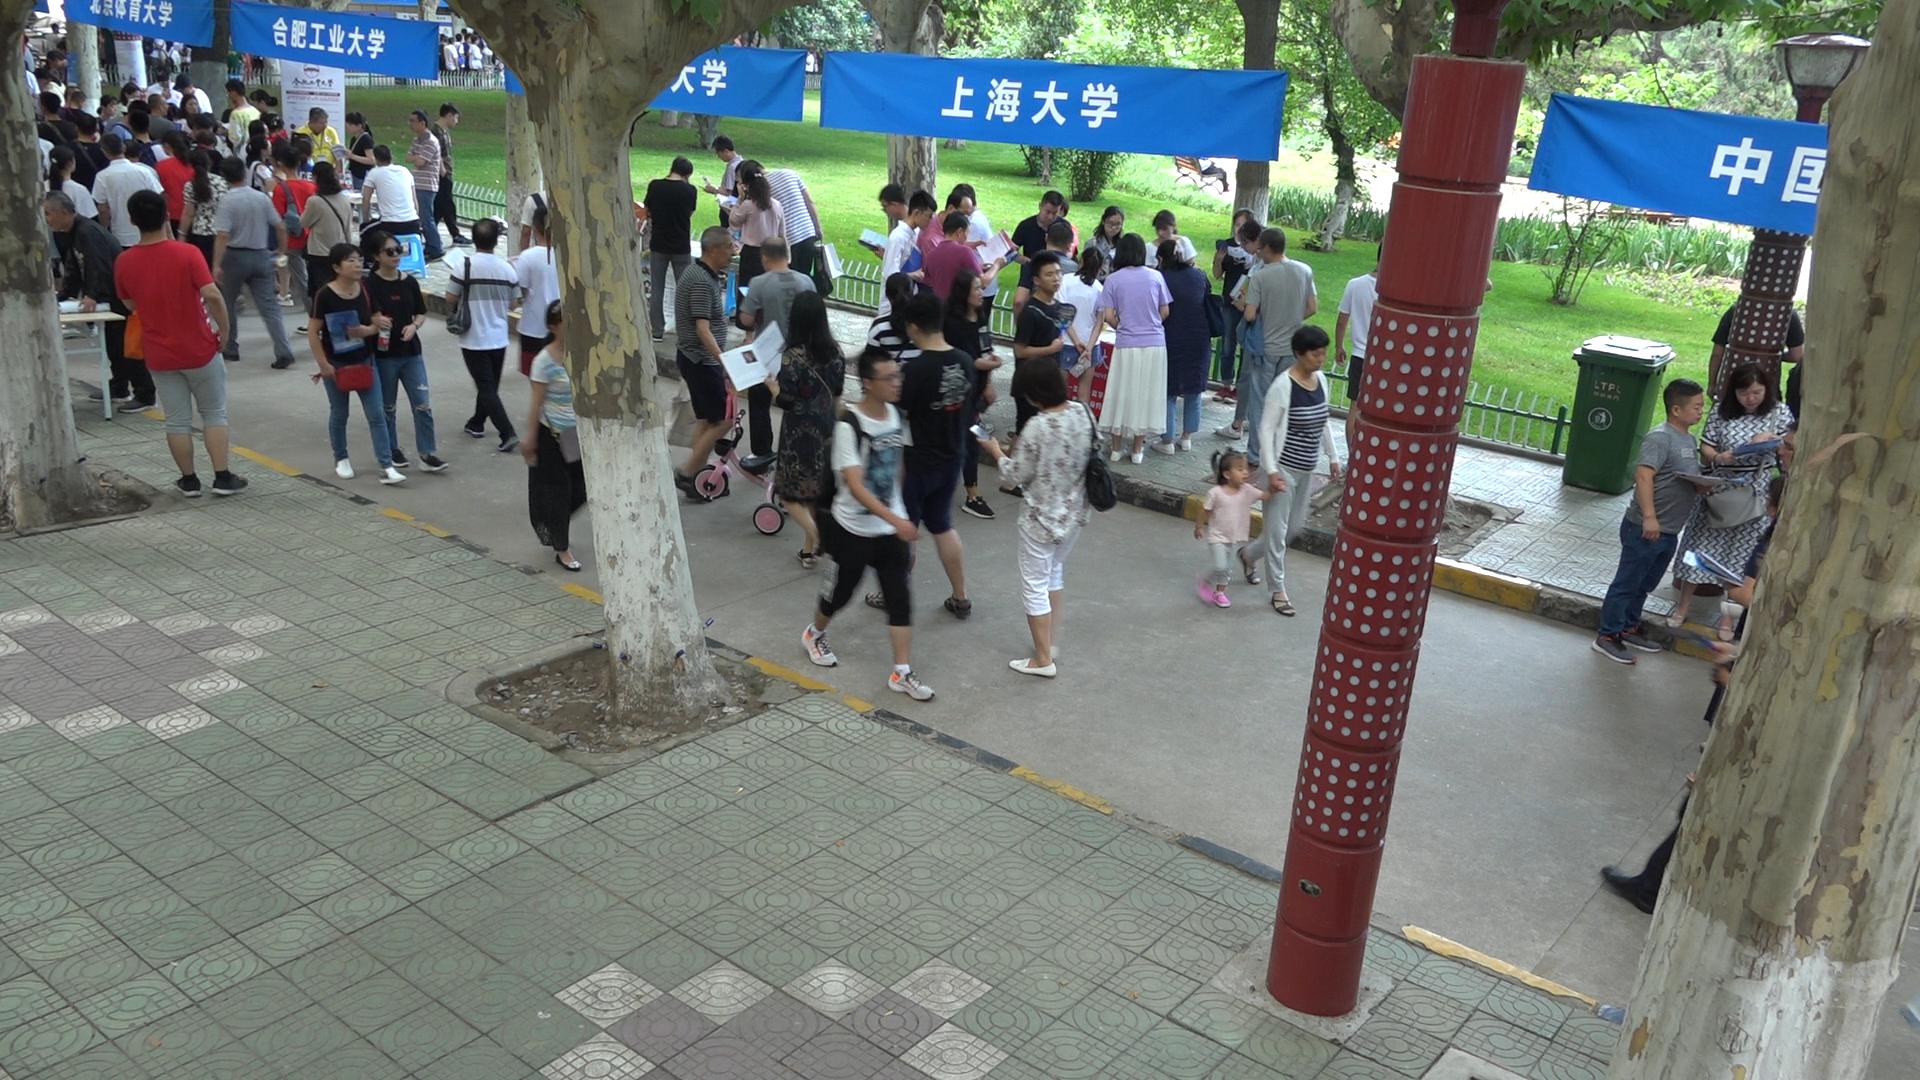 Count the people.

101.